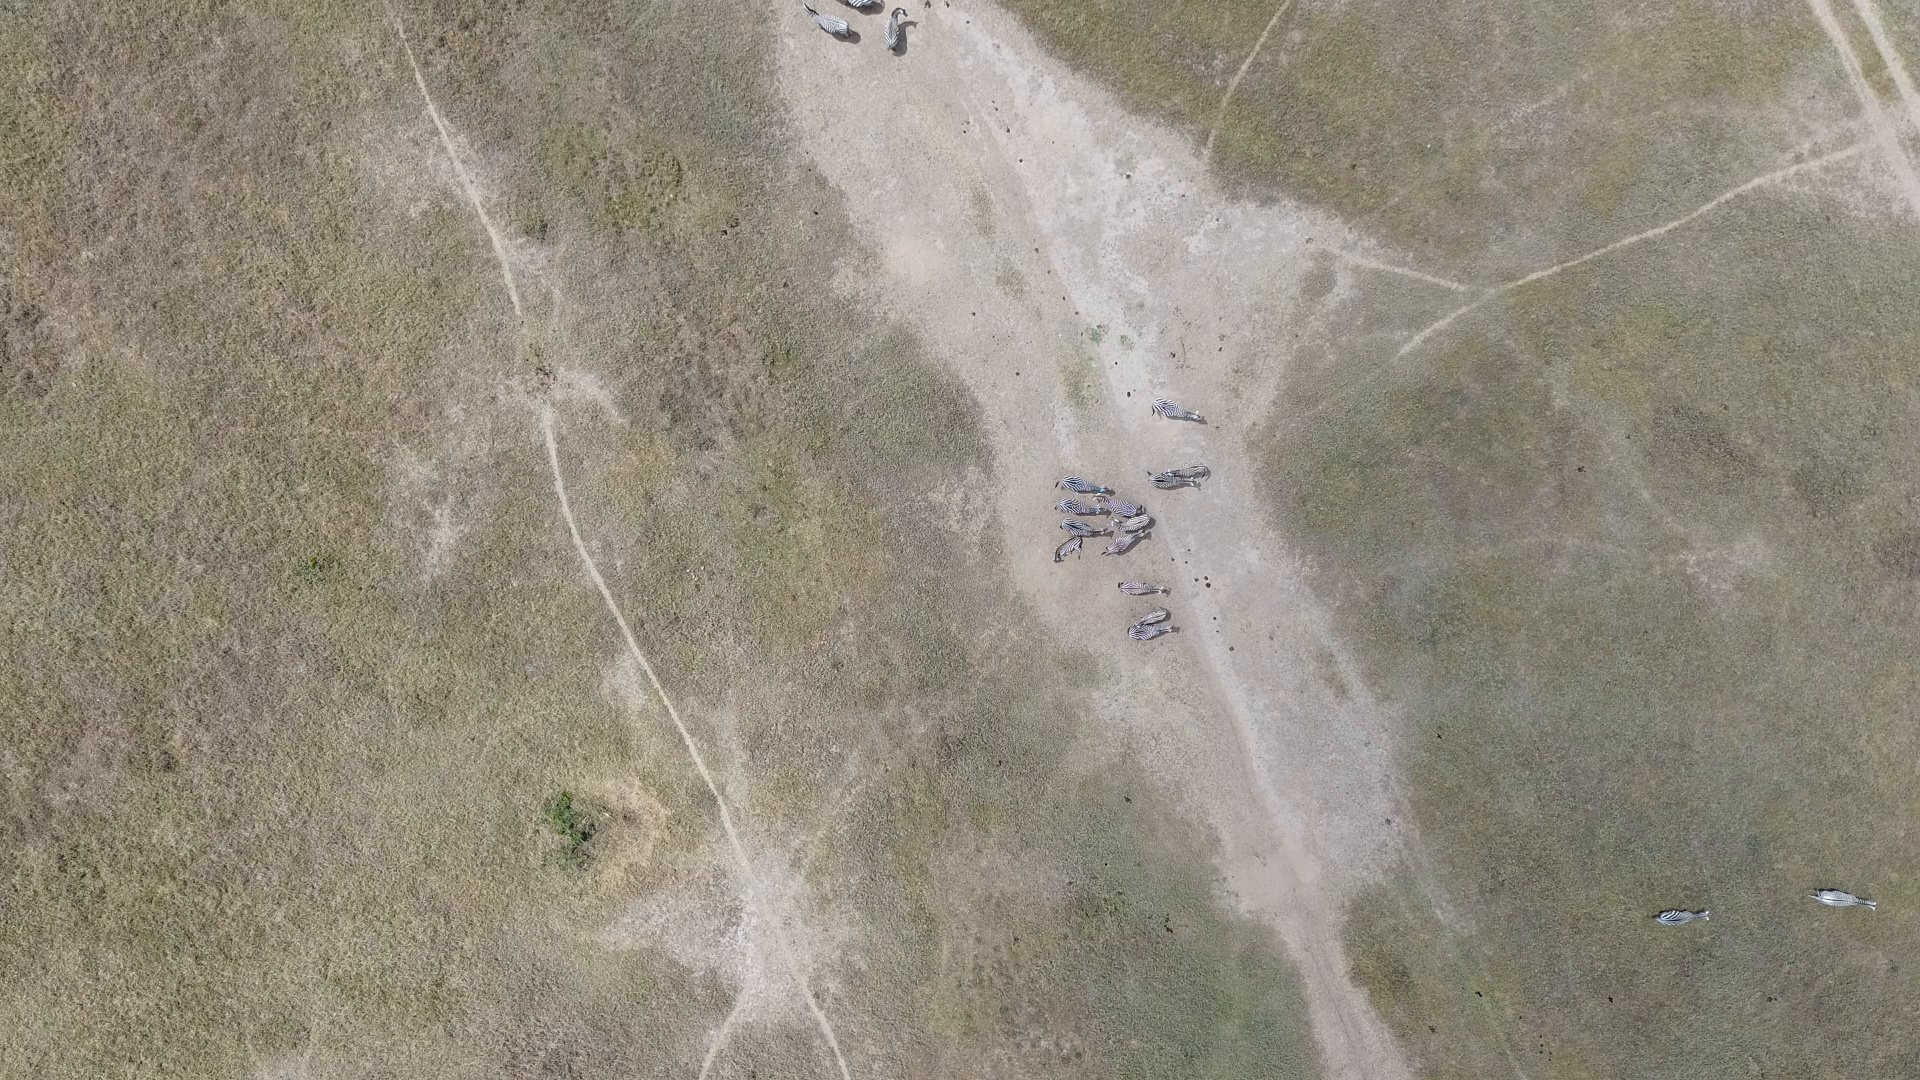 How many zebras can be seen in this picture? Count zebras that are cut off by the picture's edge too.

18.